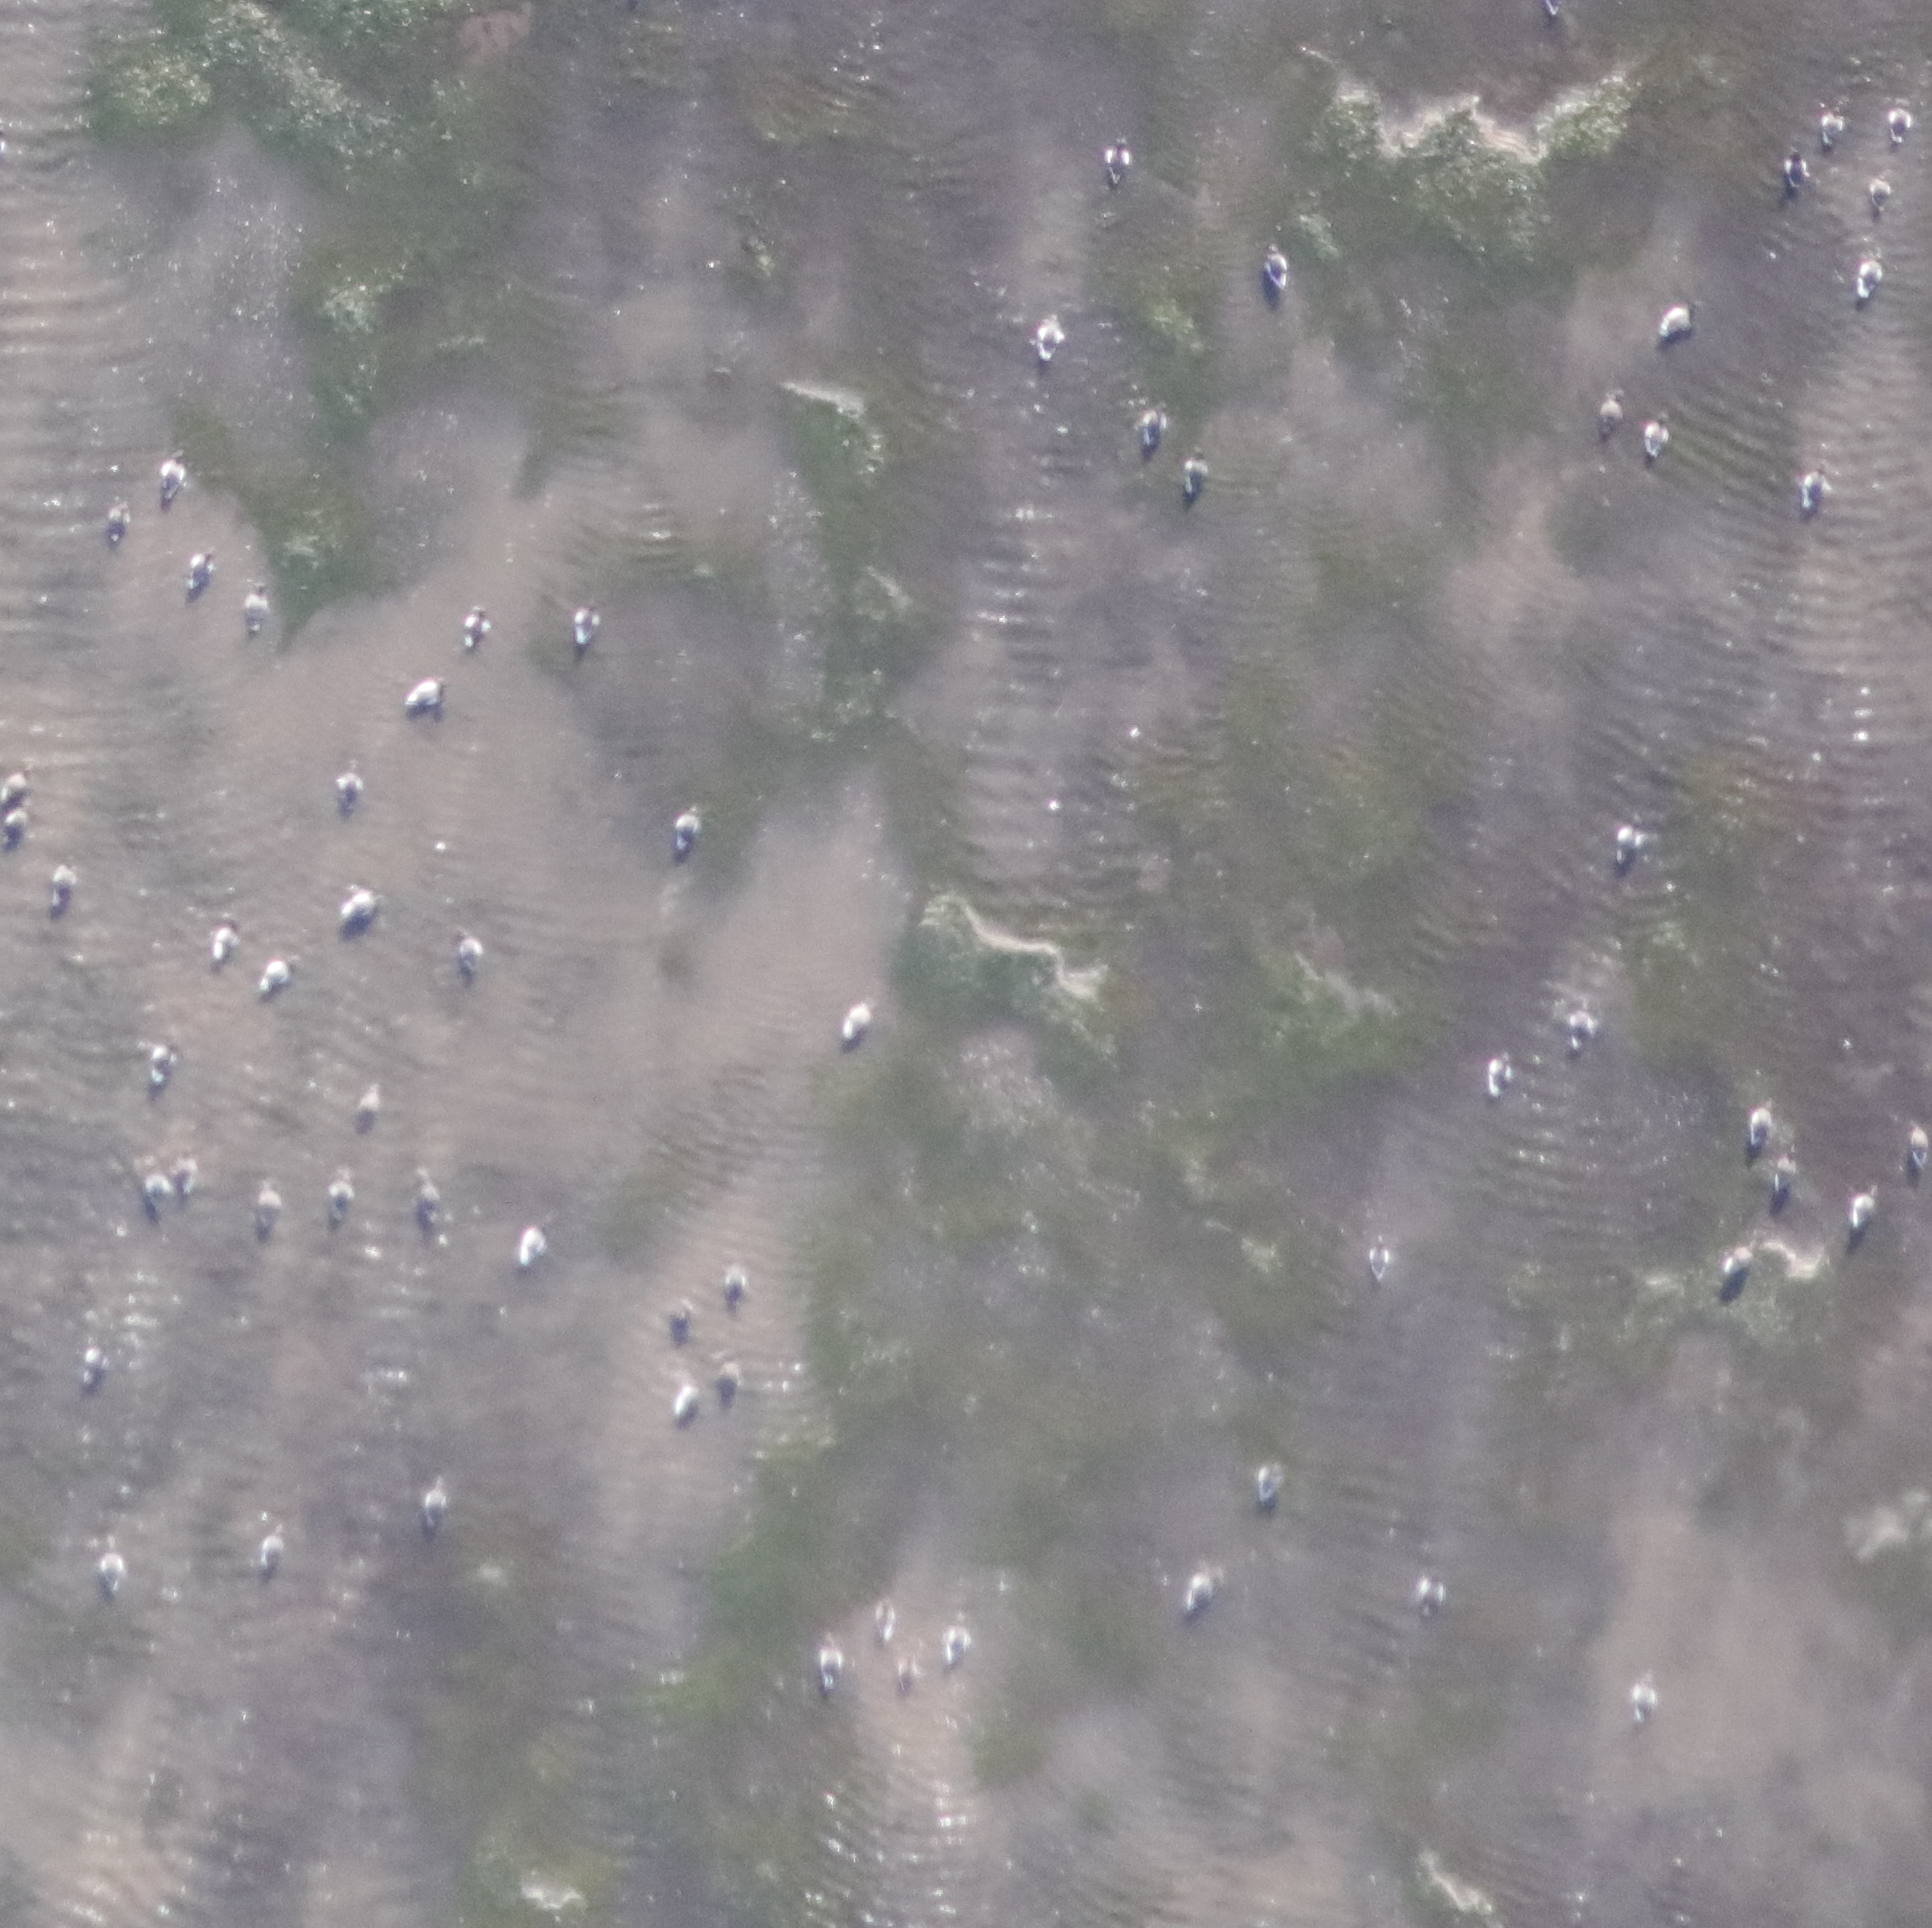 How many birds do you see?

64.